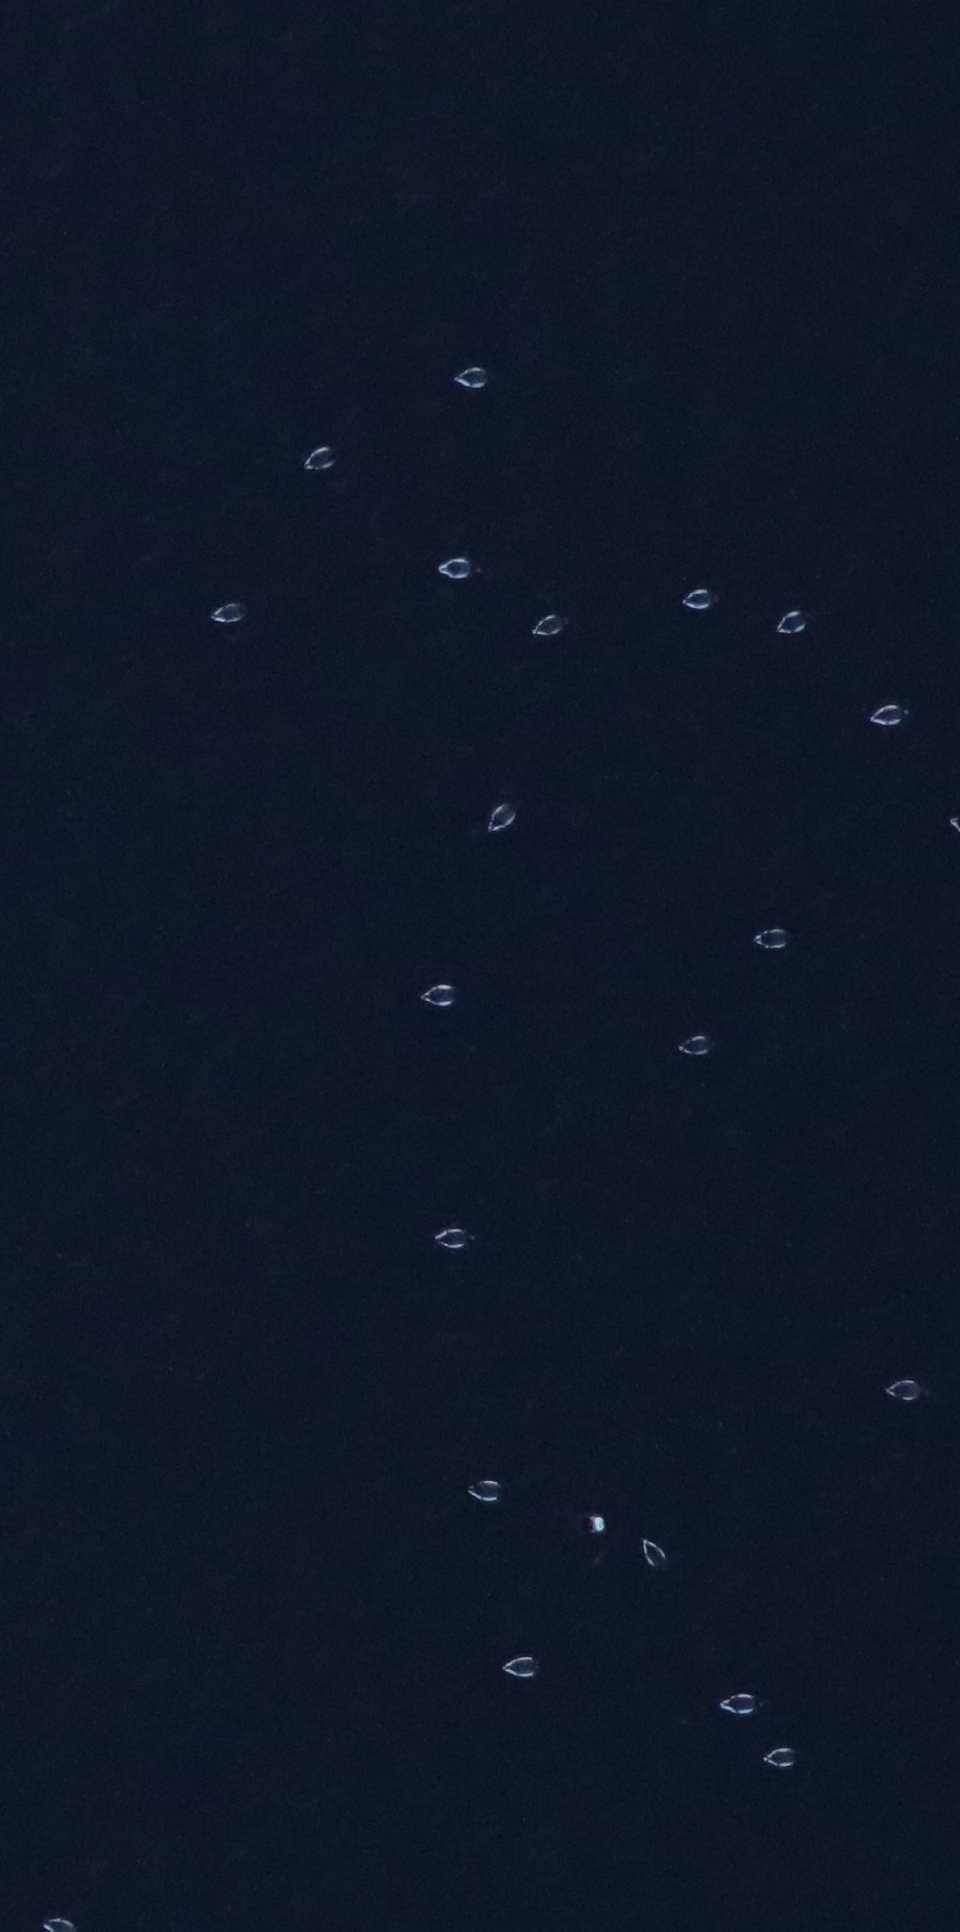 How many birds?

21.